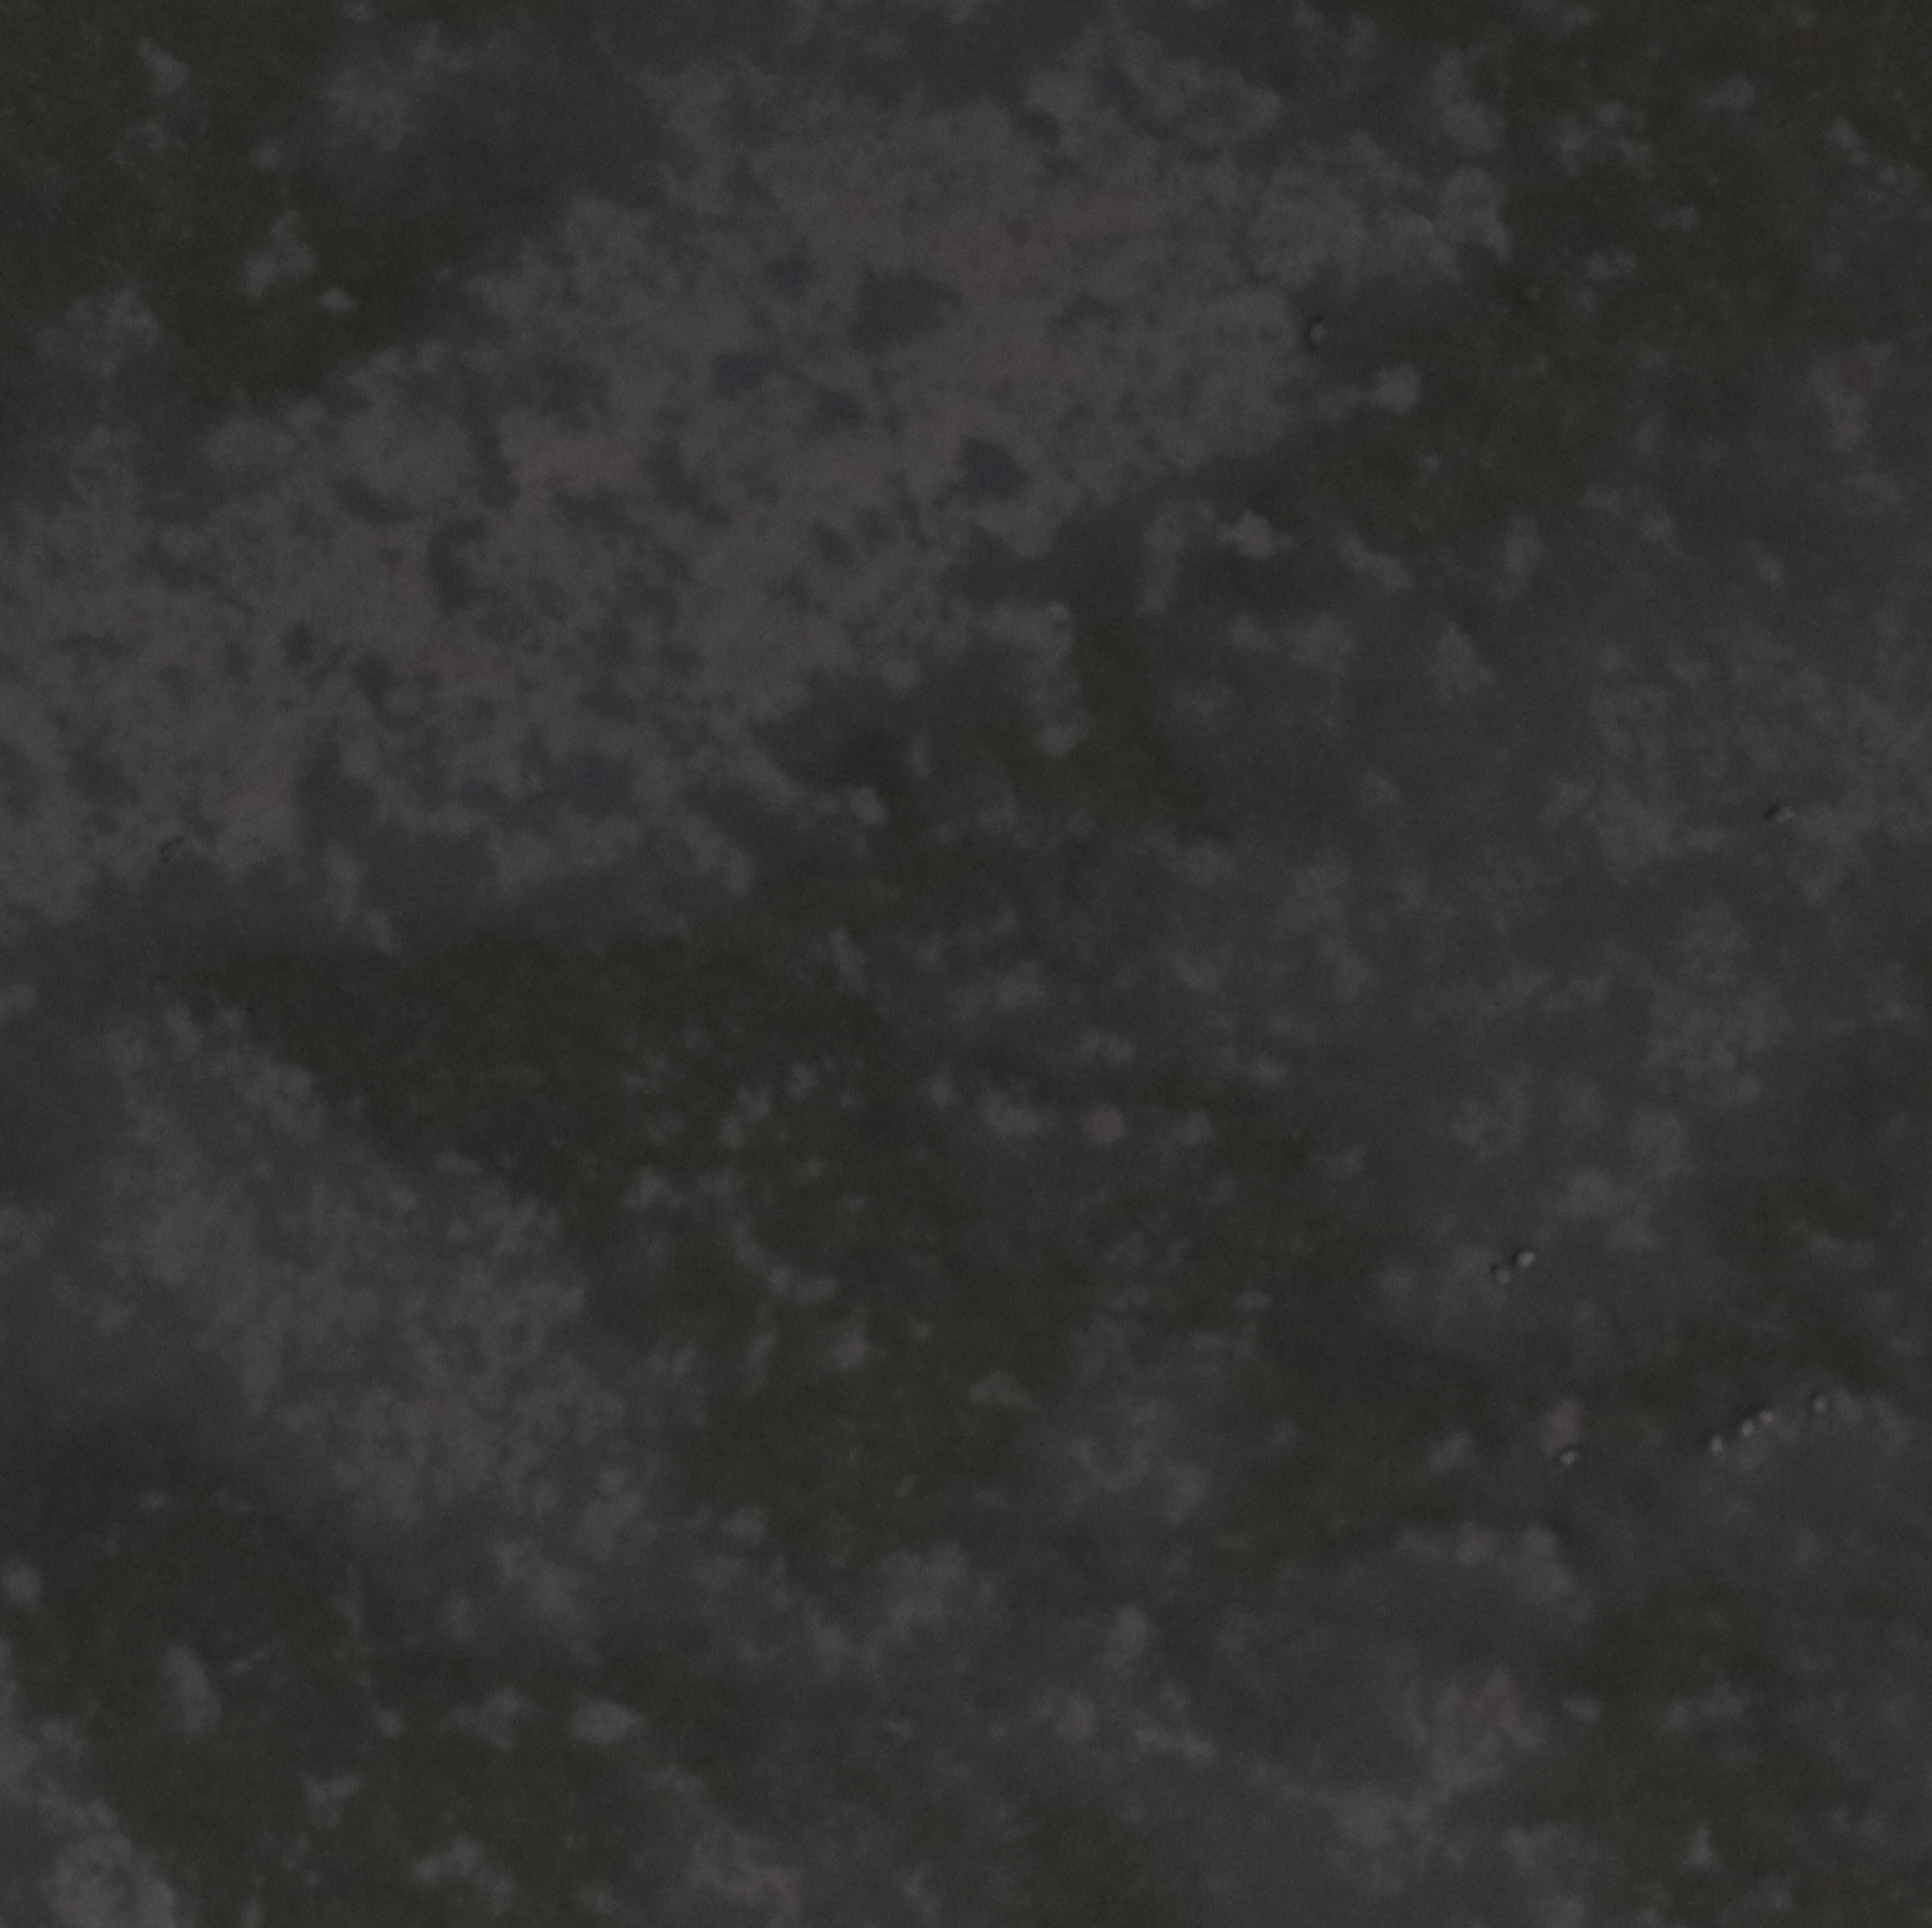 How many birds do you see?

10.